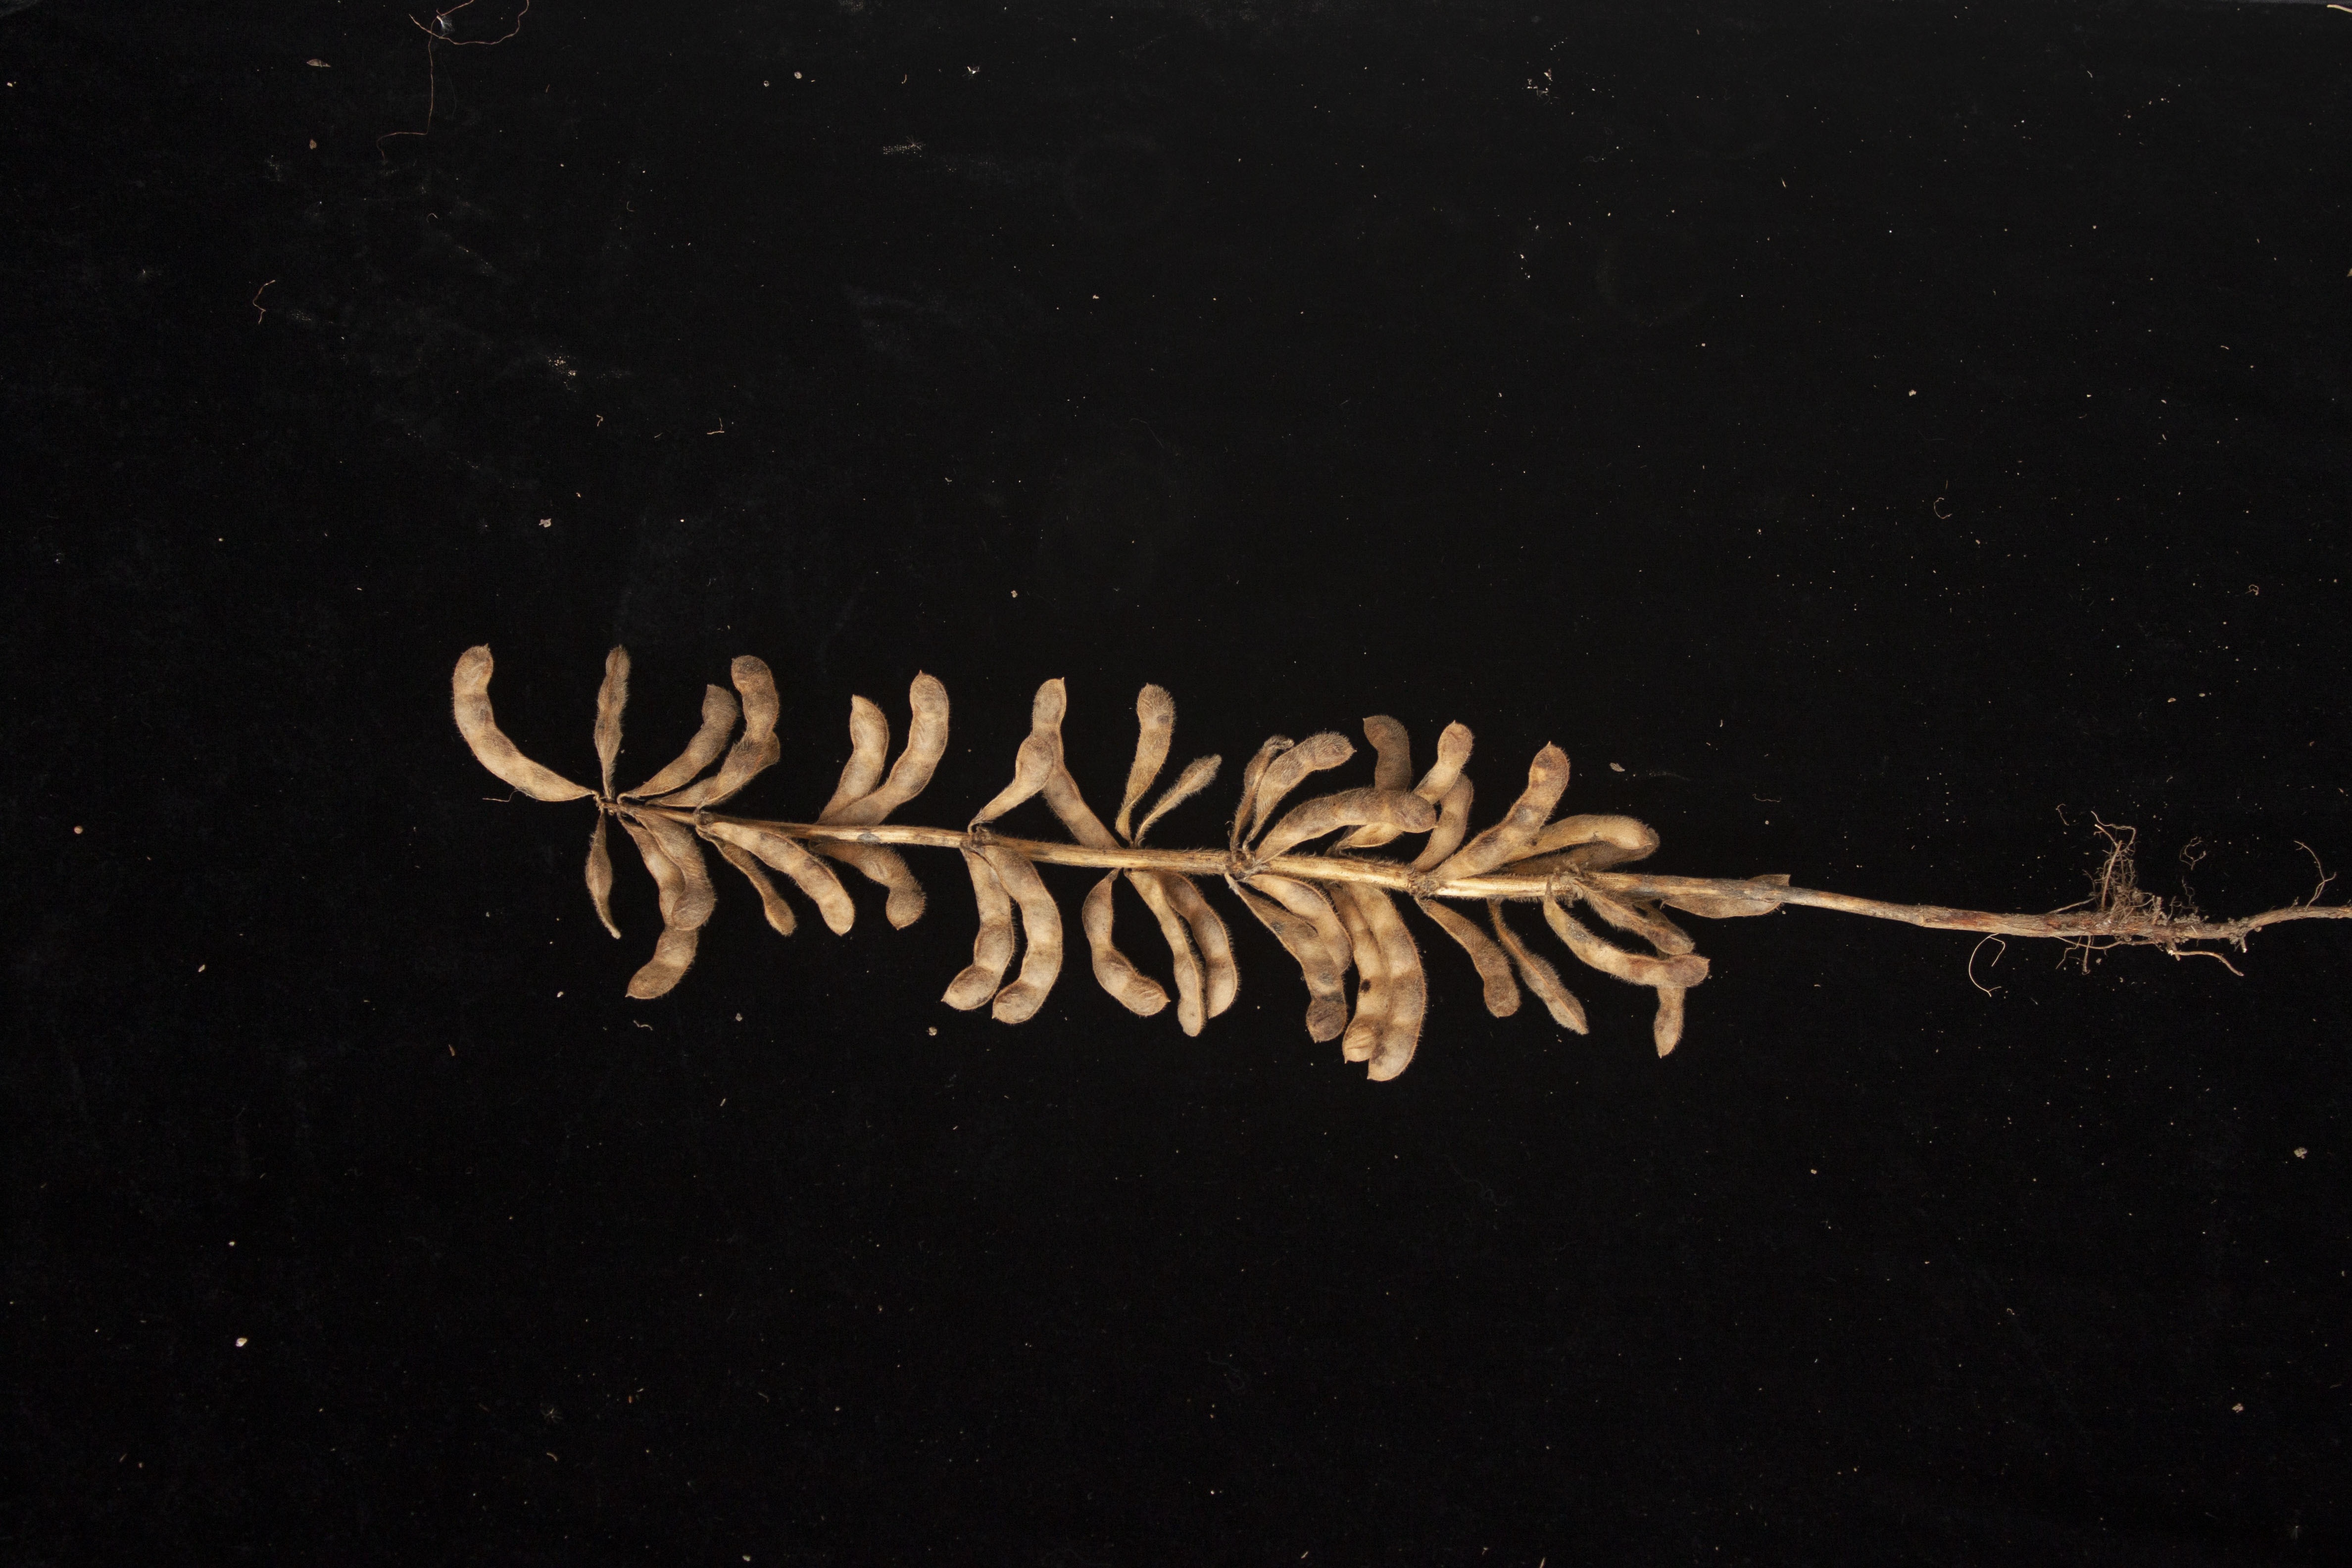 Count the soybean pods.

39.